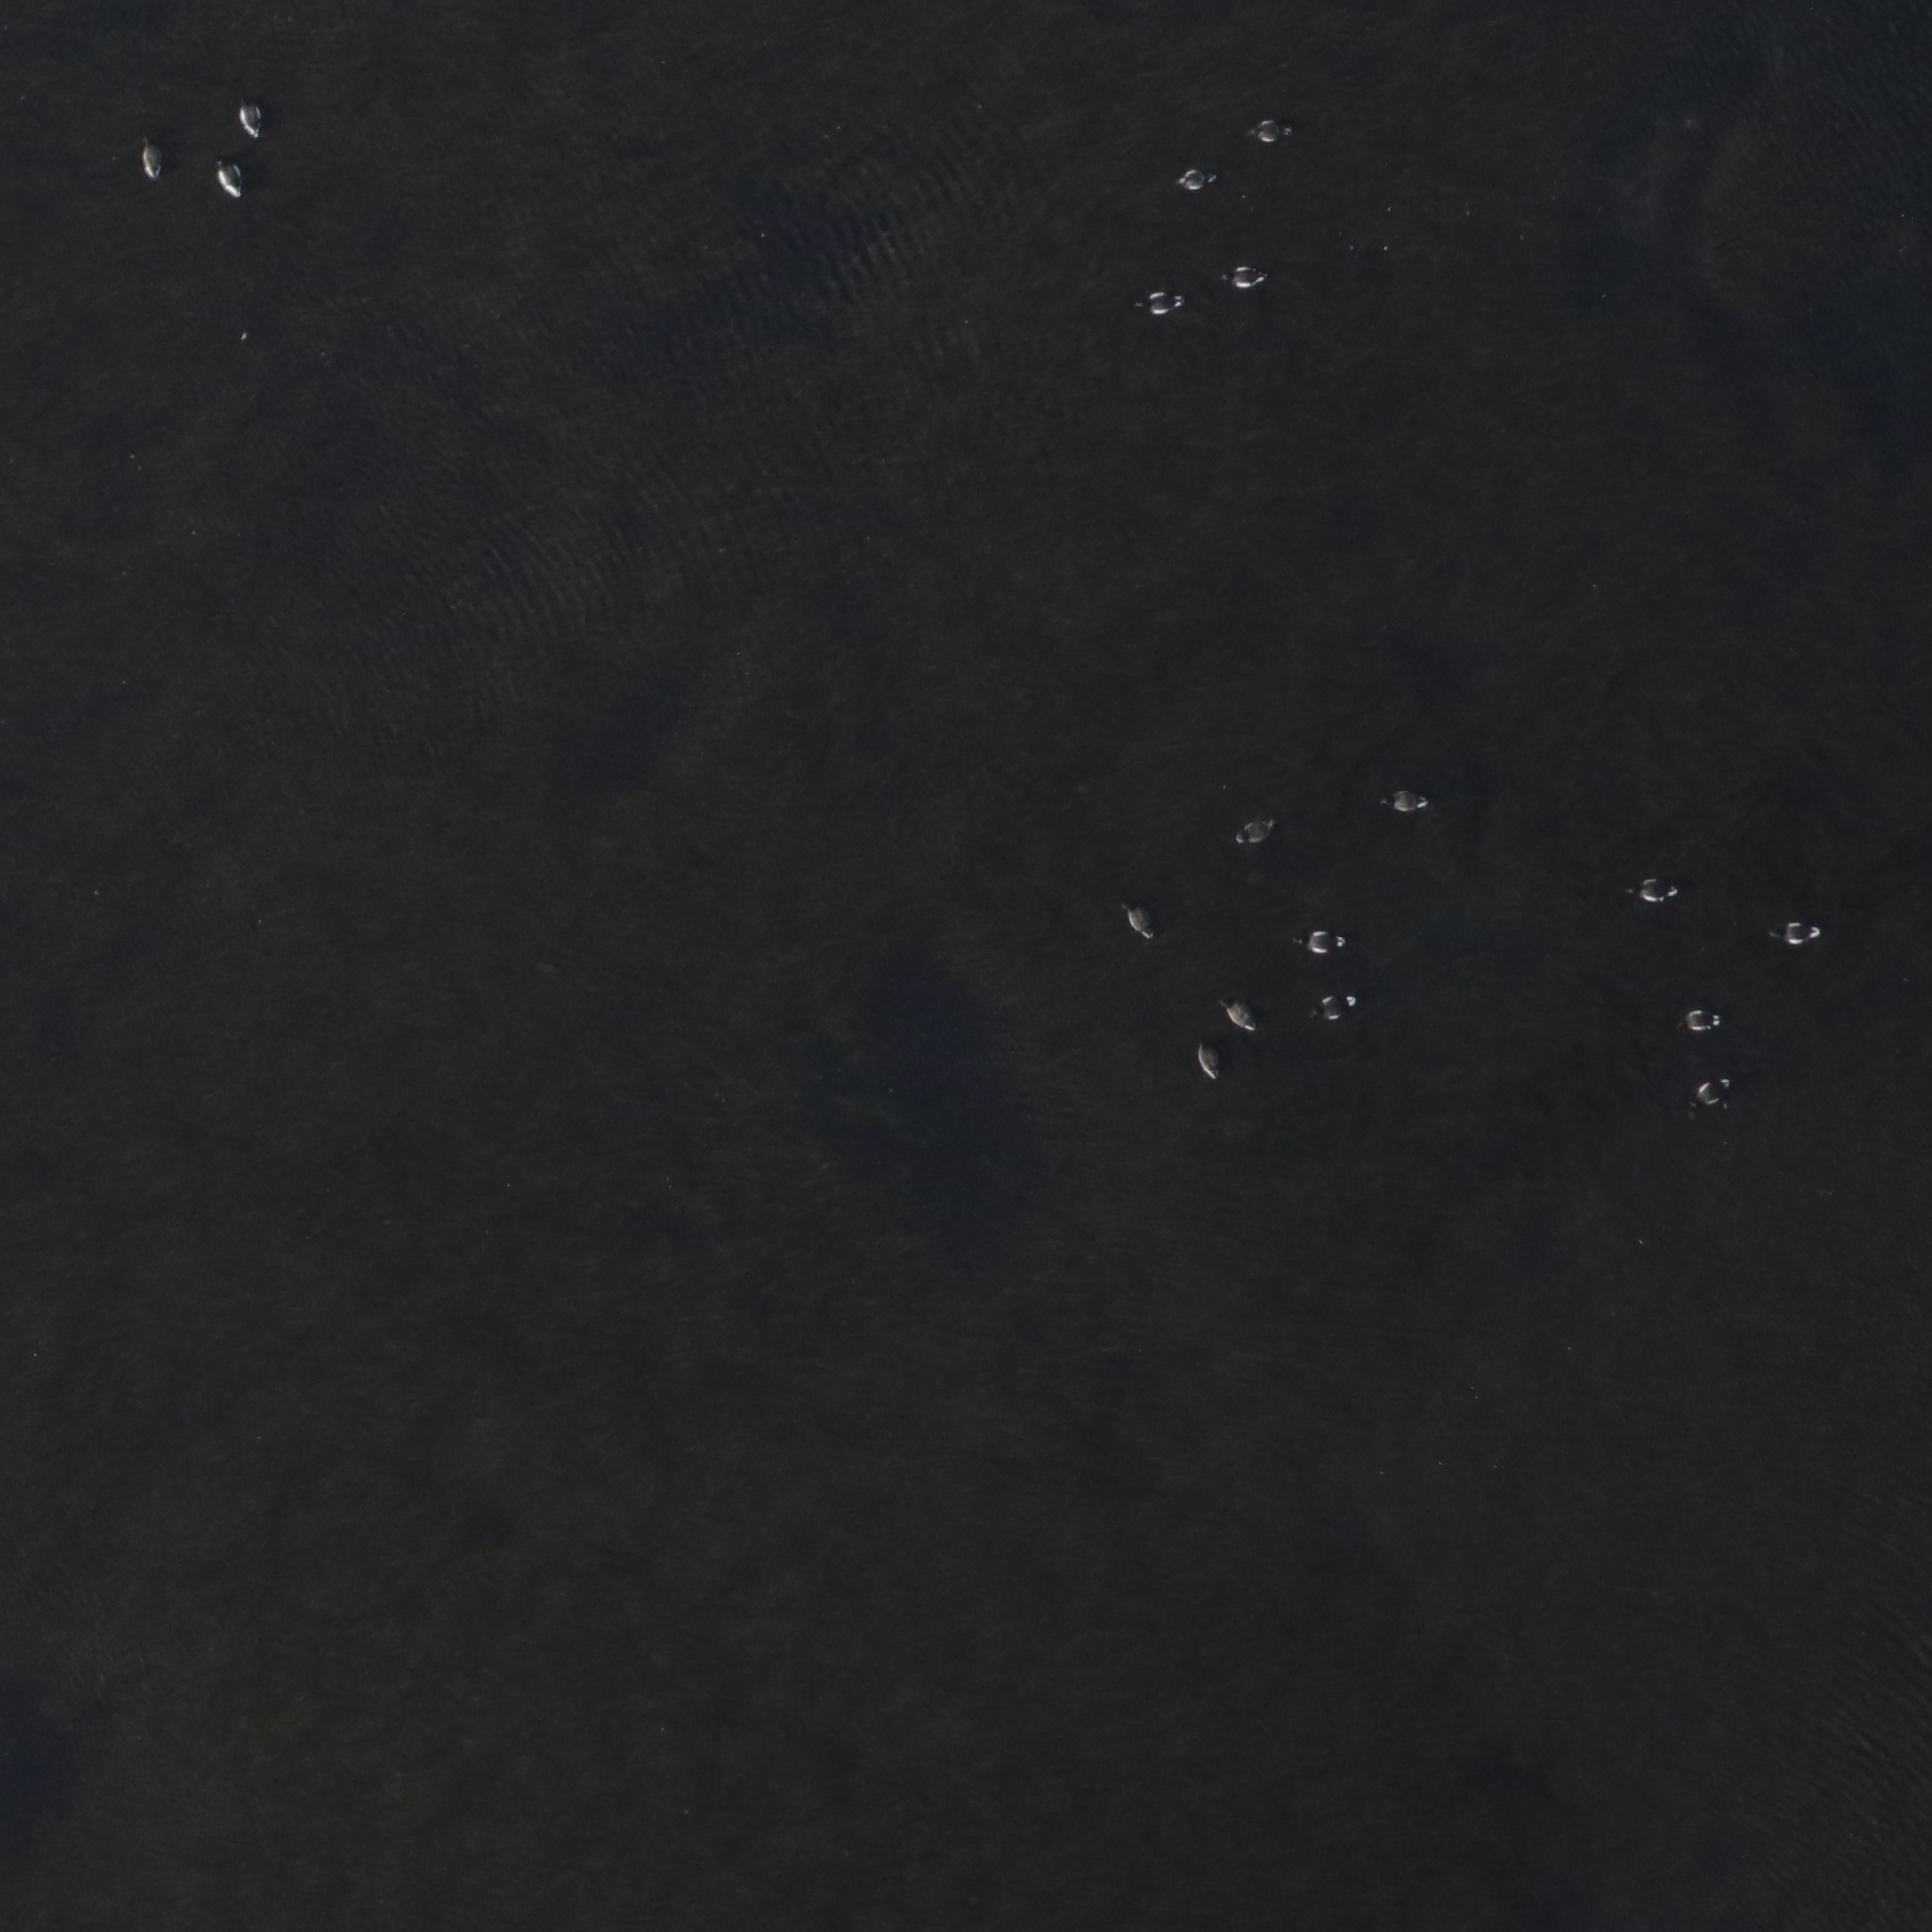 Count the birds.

18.